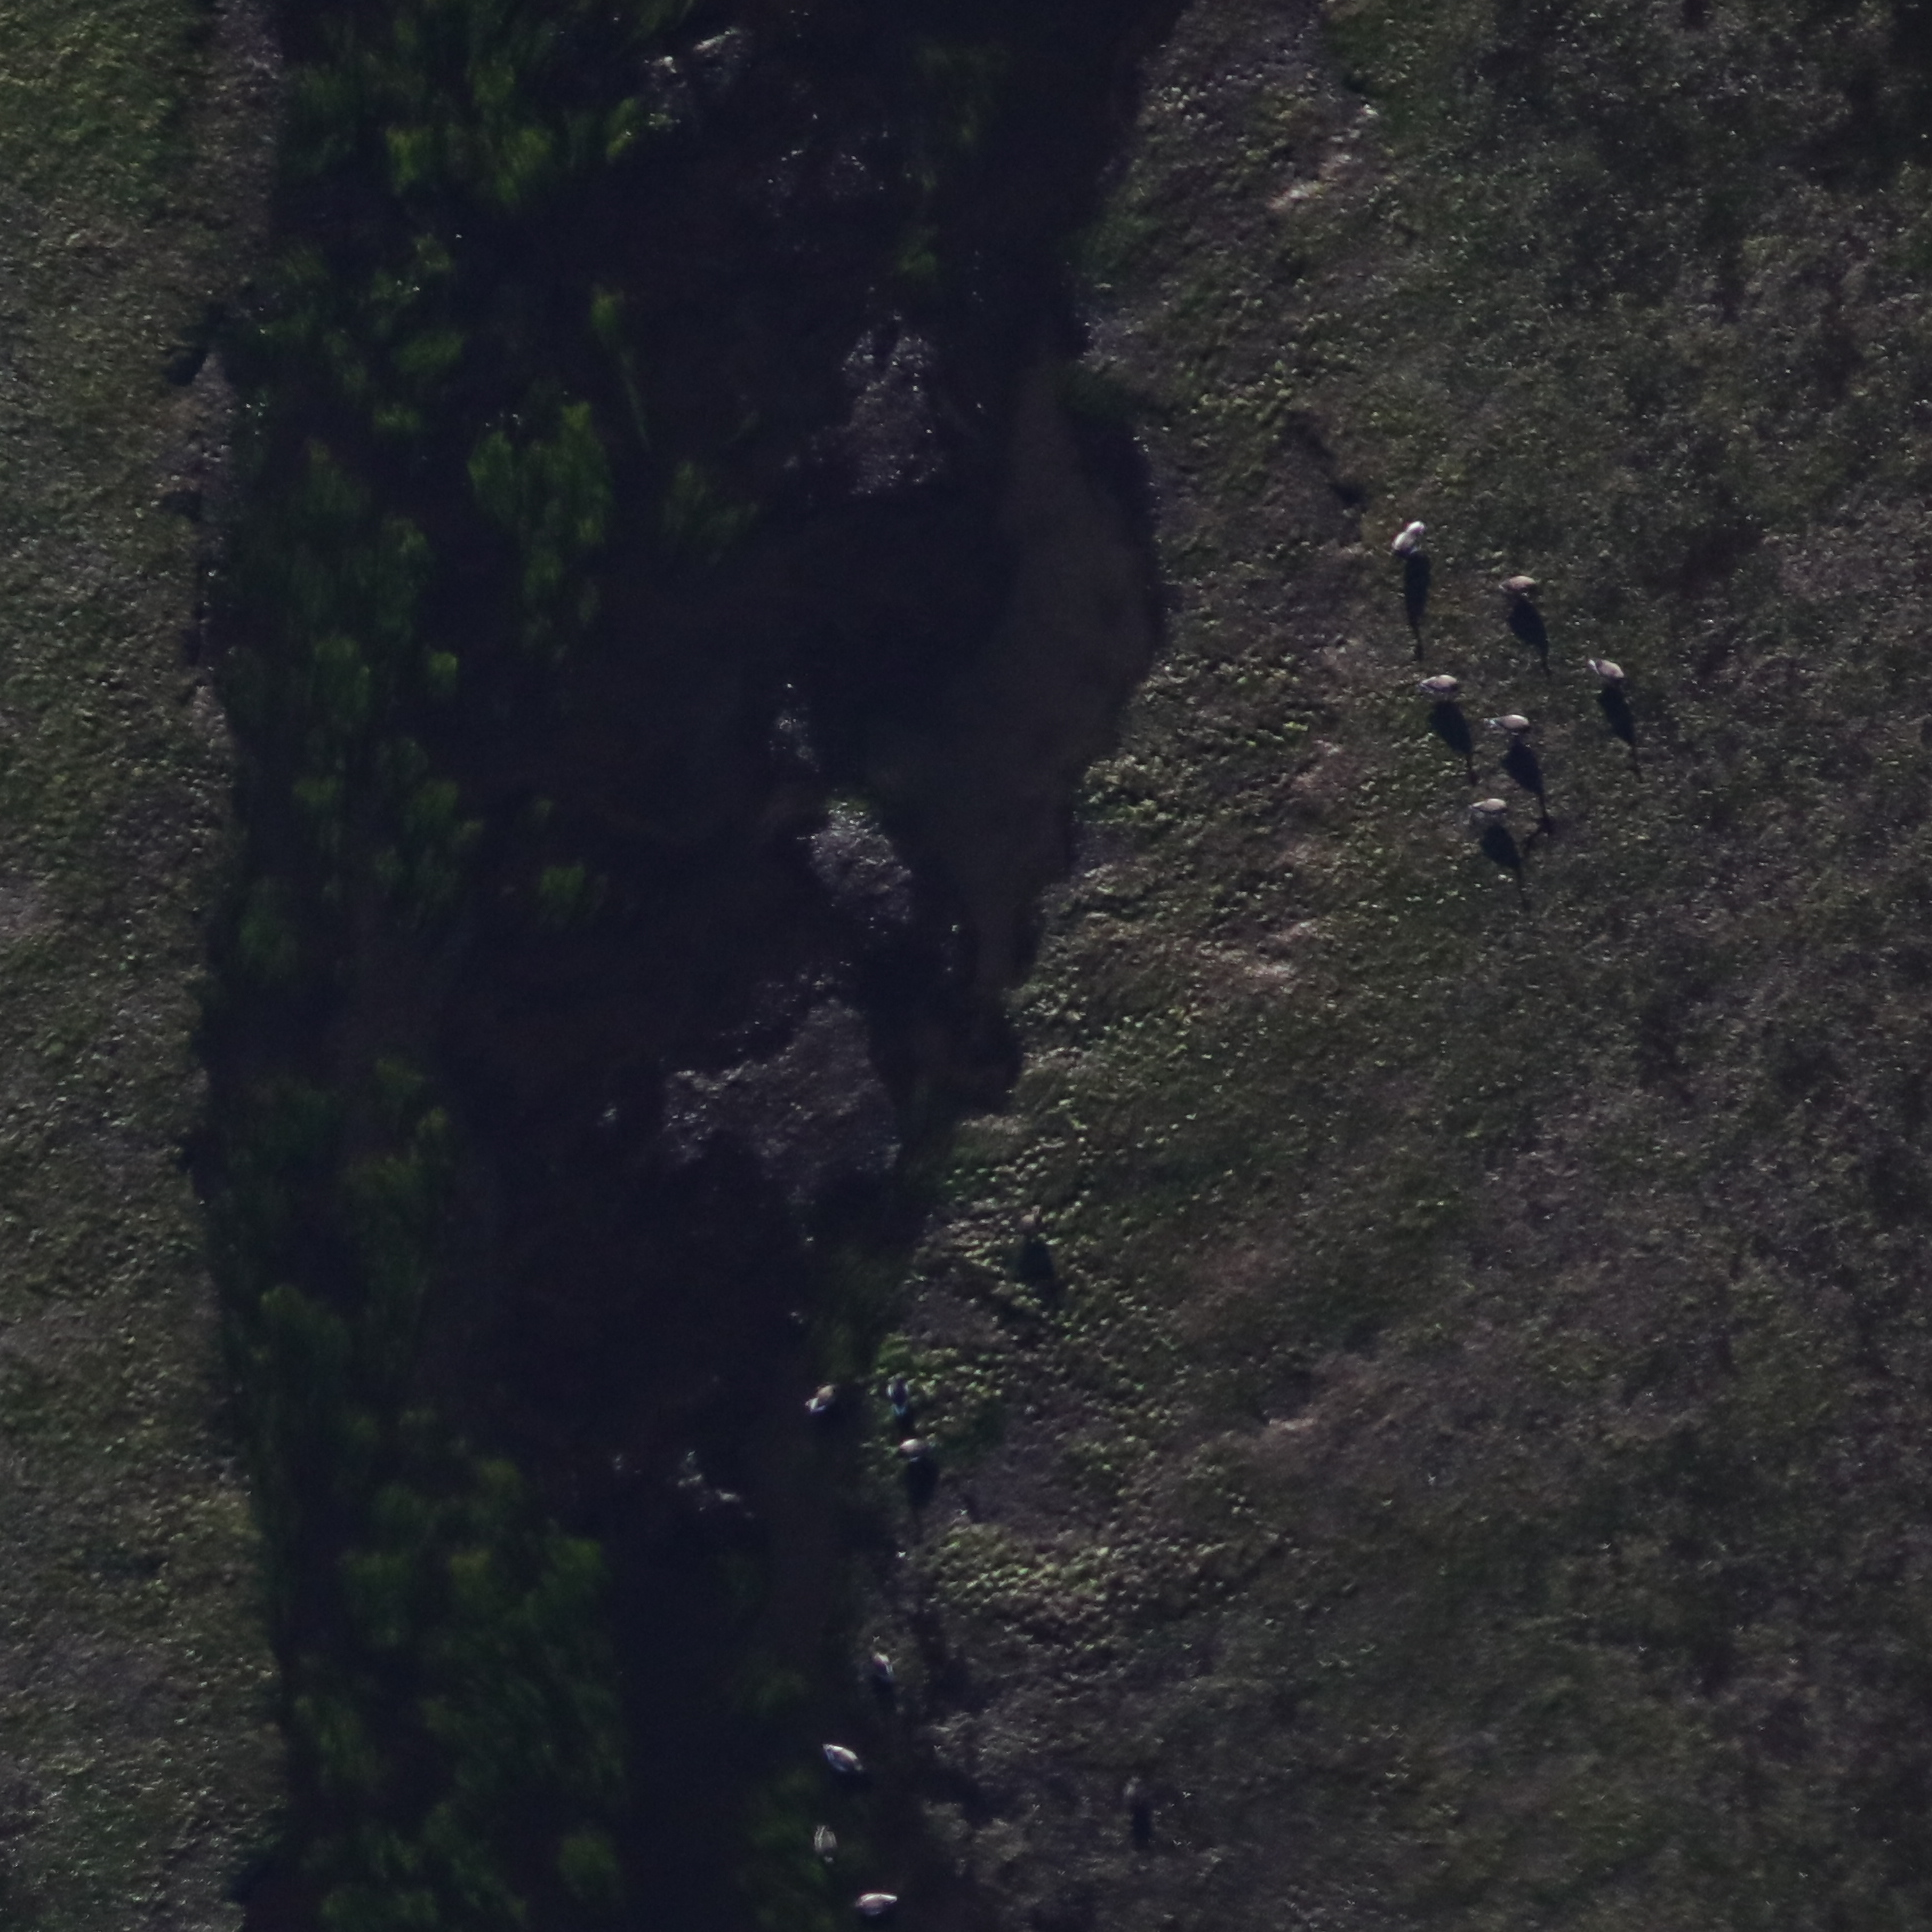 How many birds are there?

14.